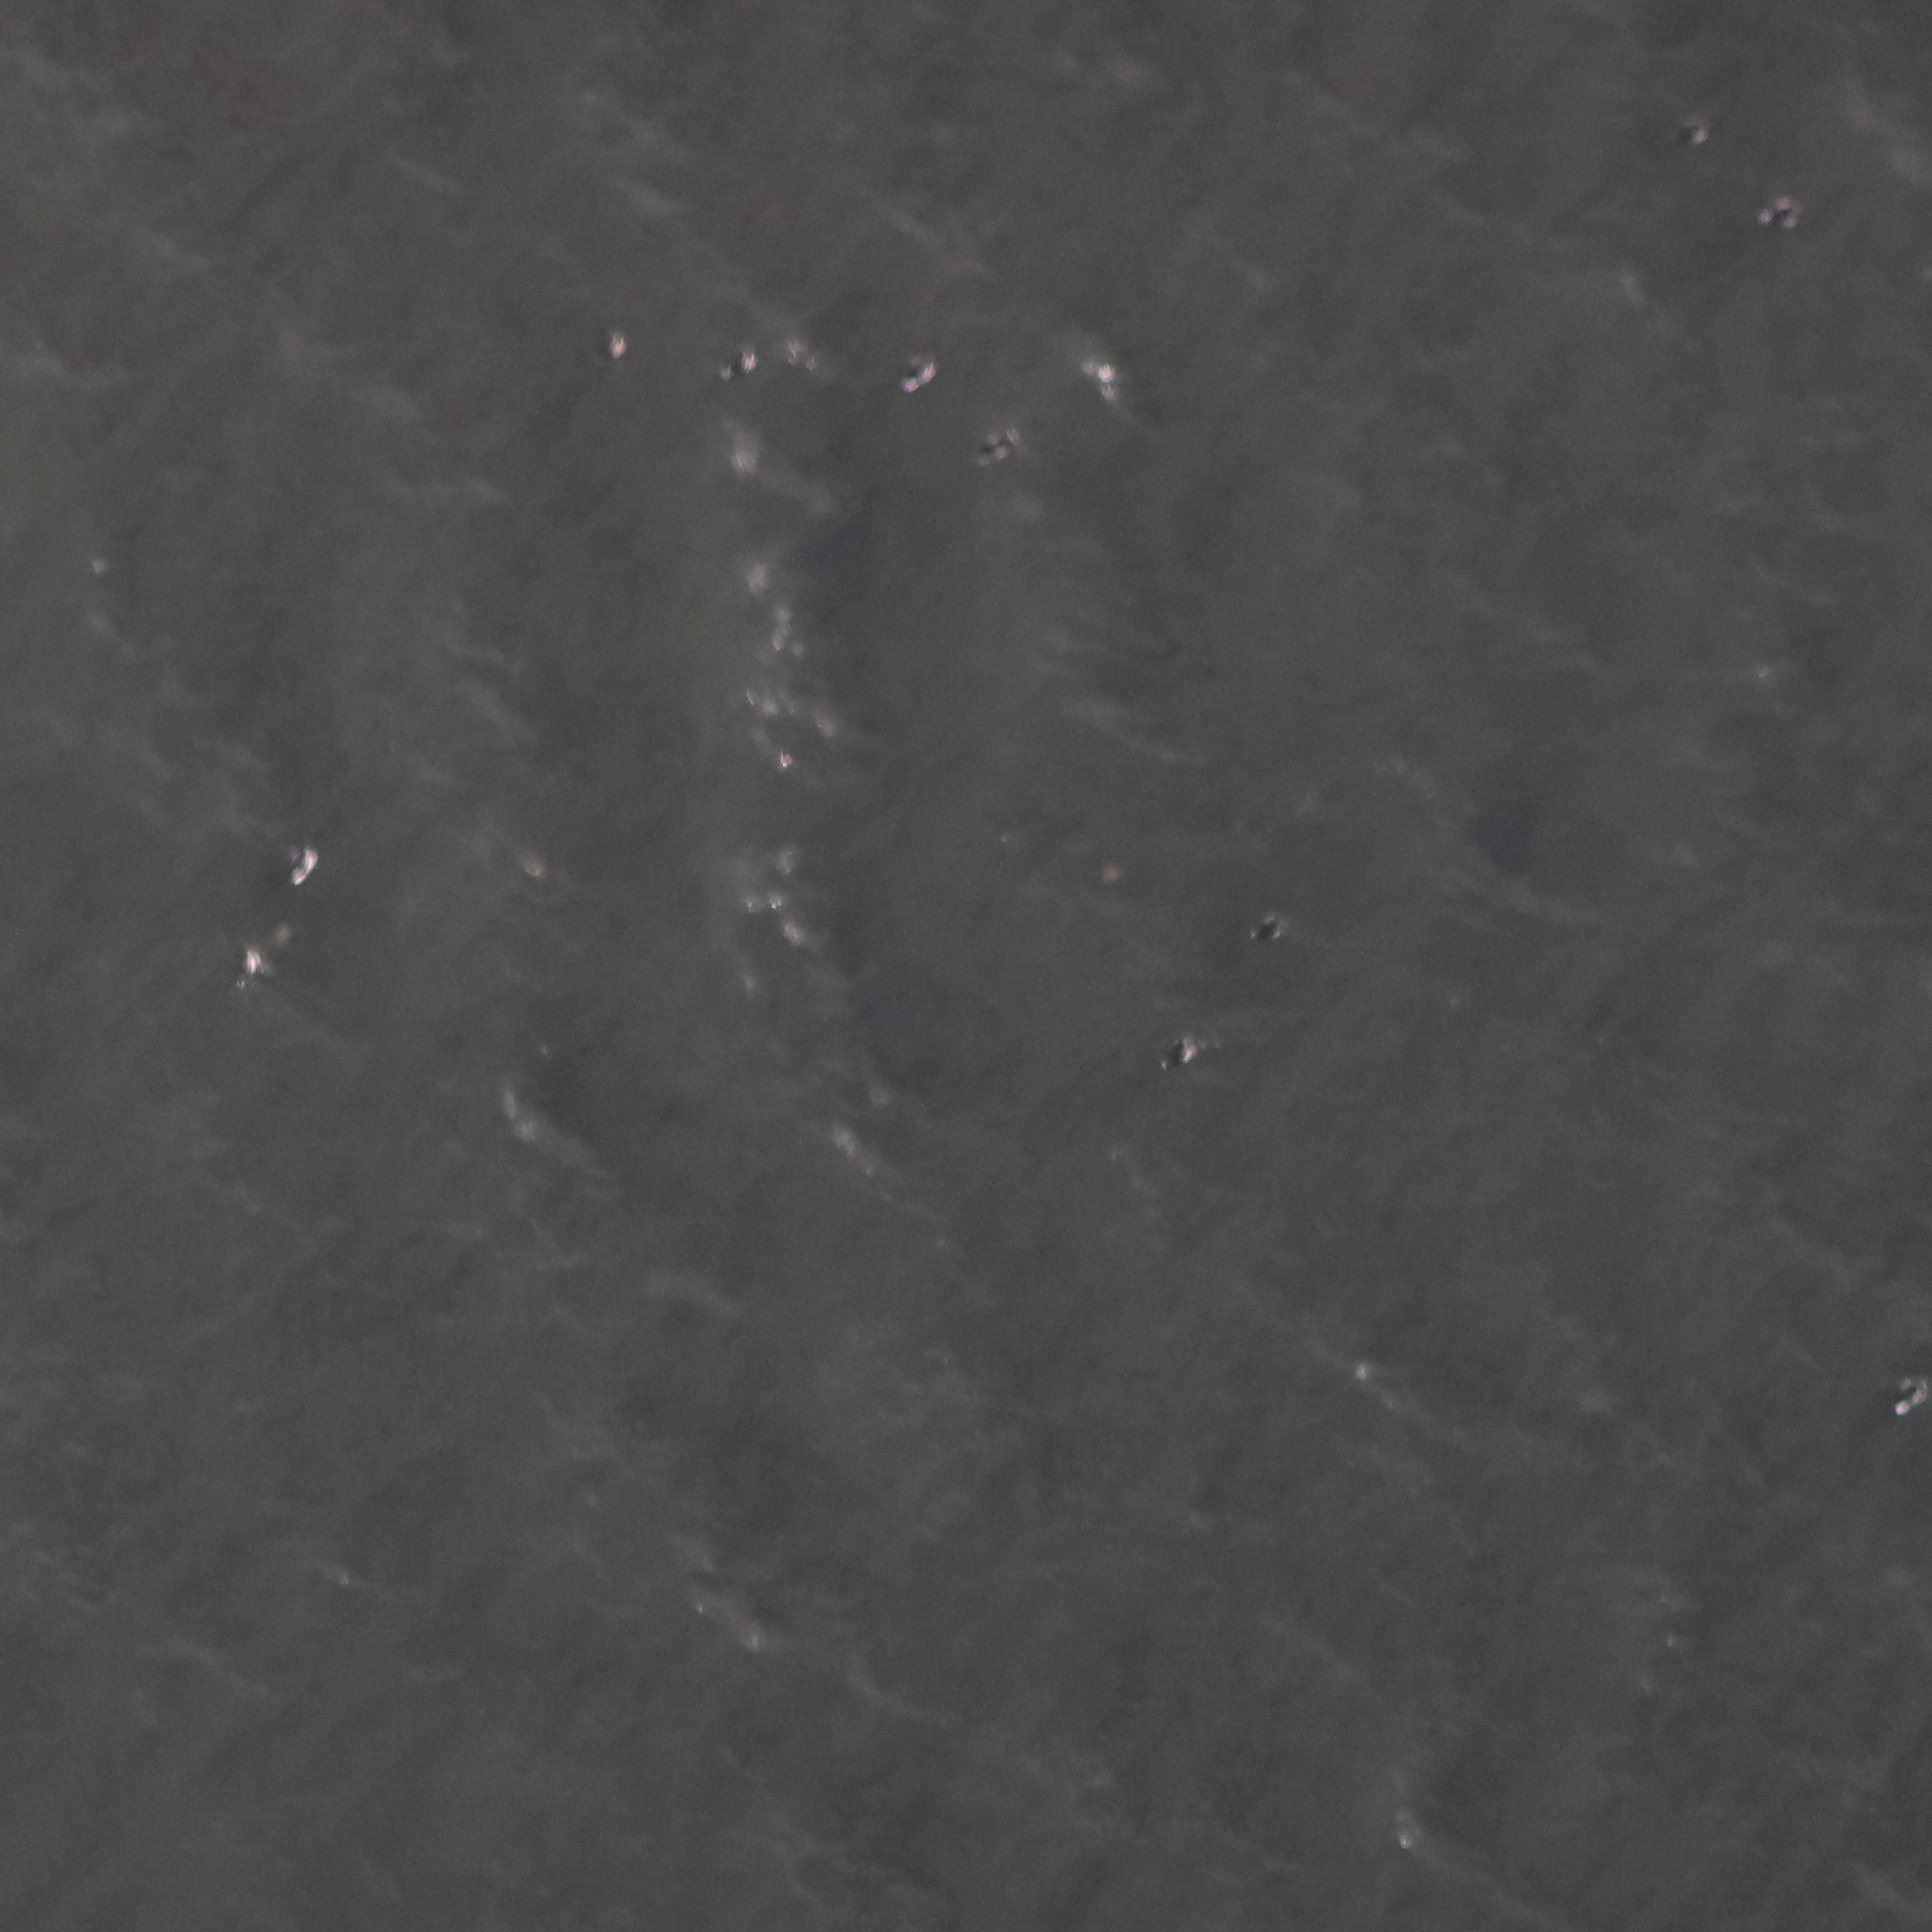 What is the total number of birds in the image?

11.